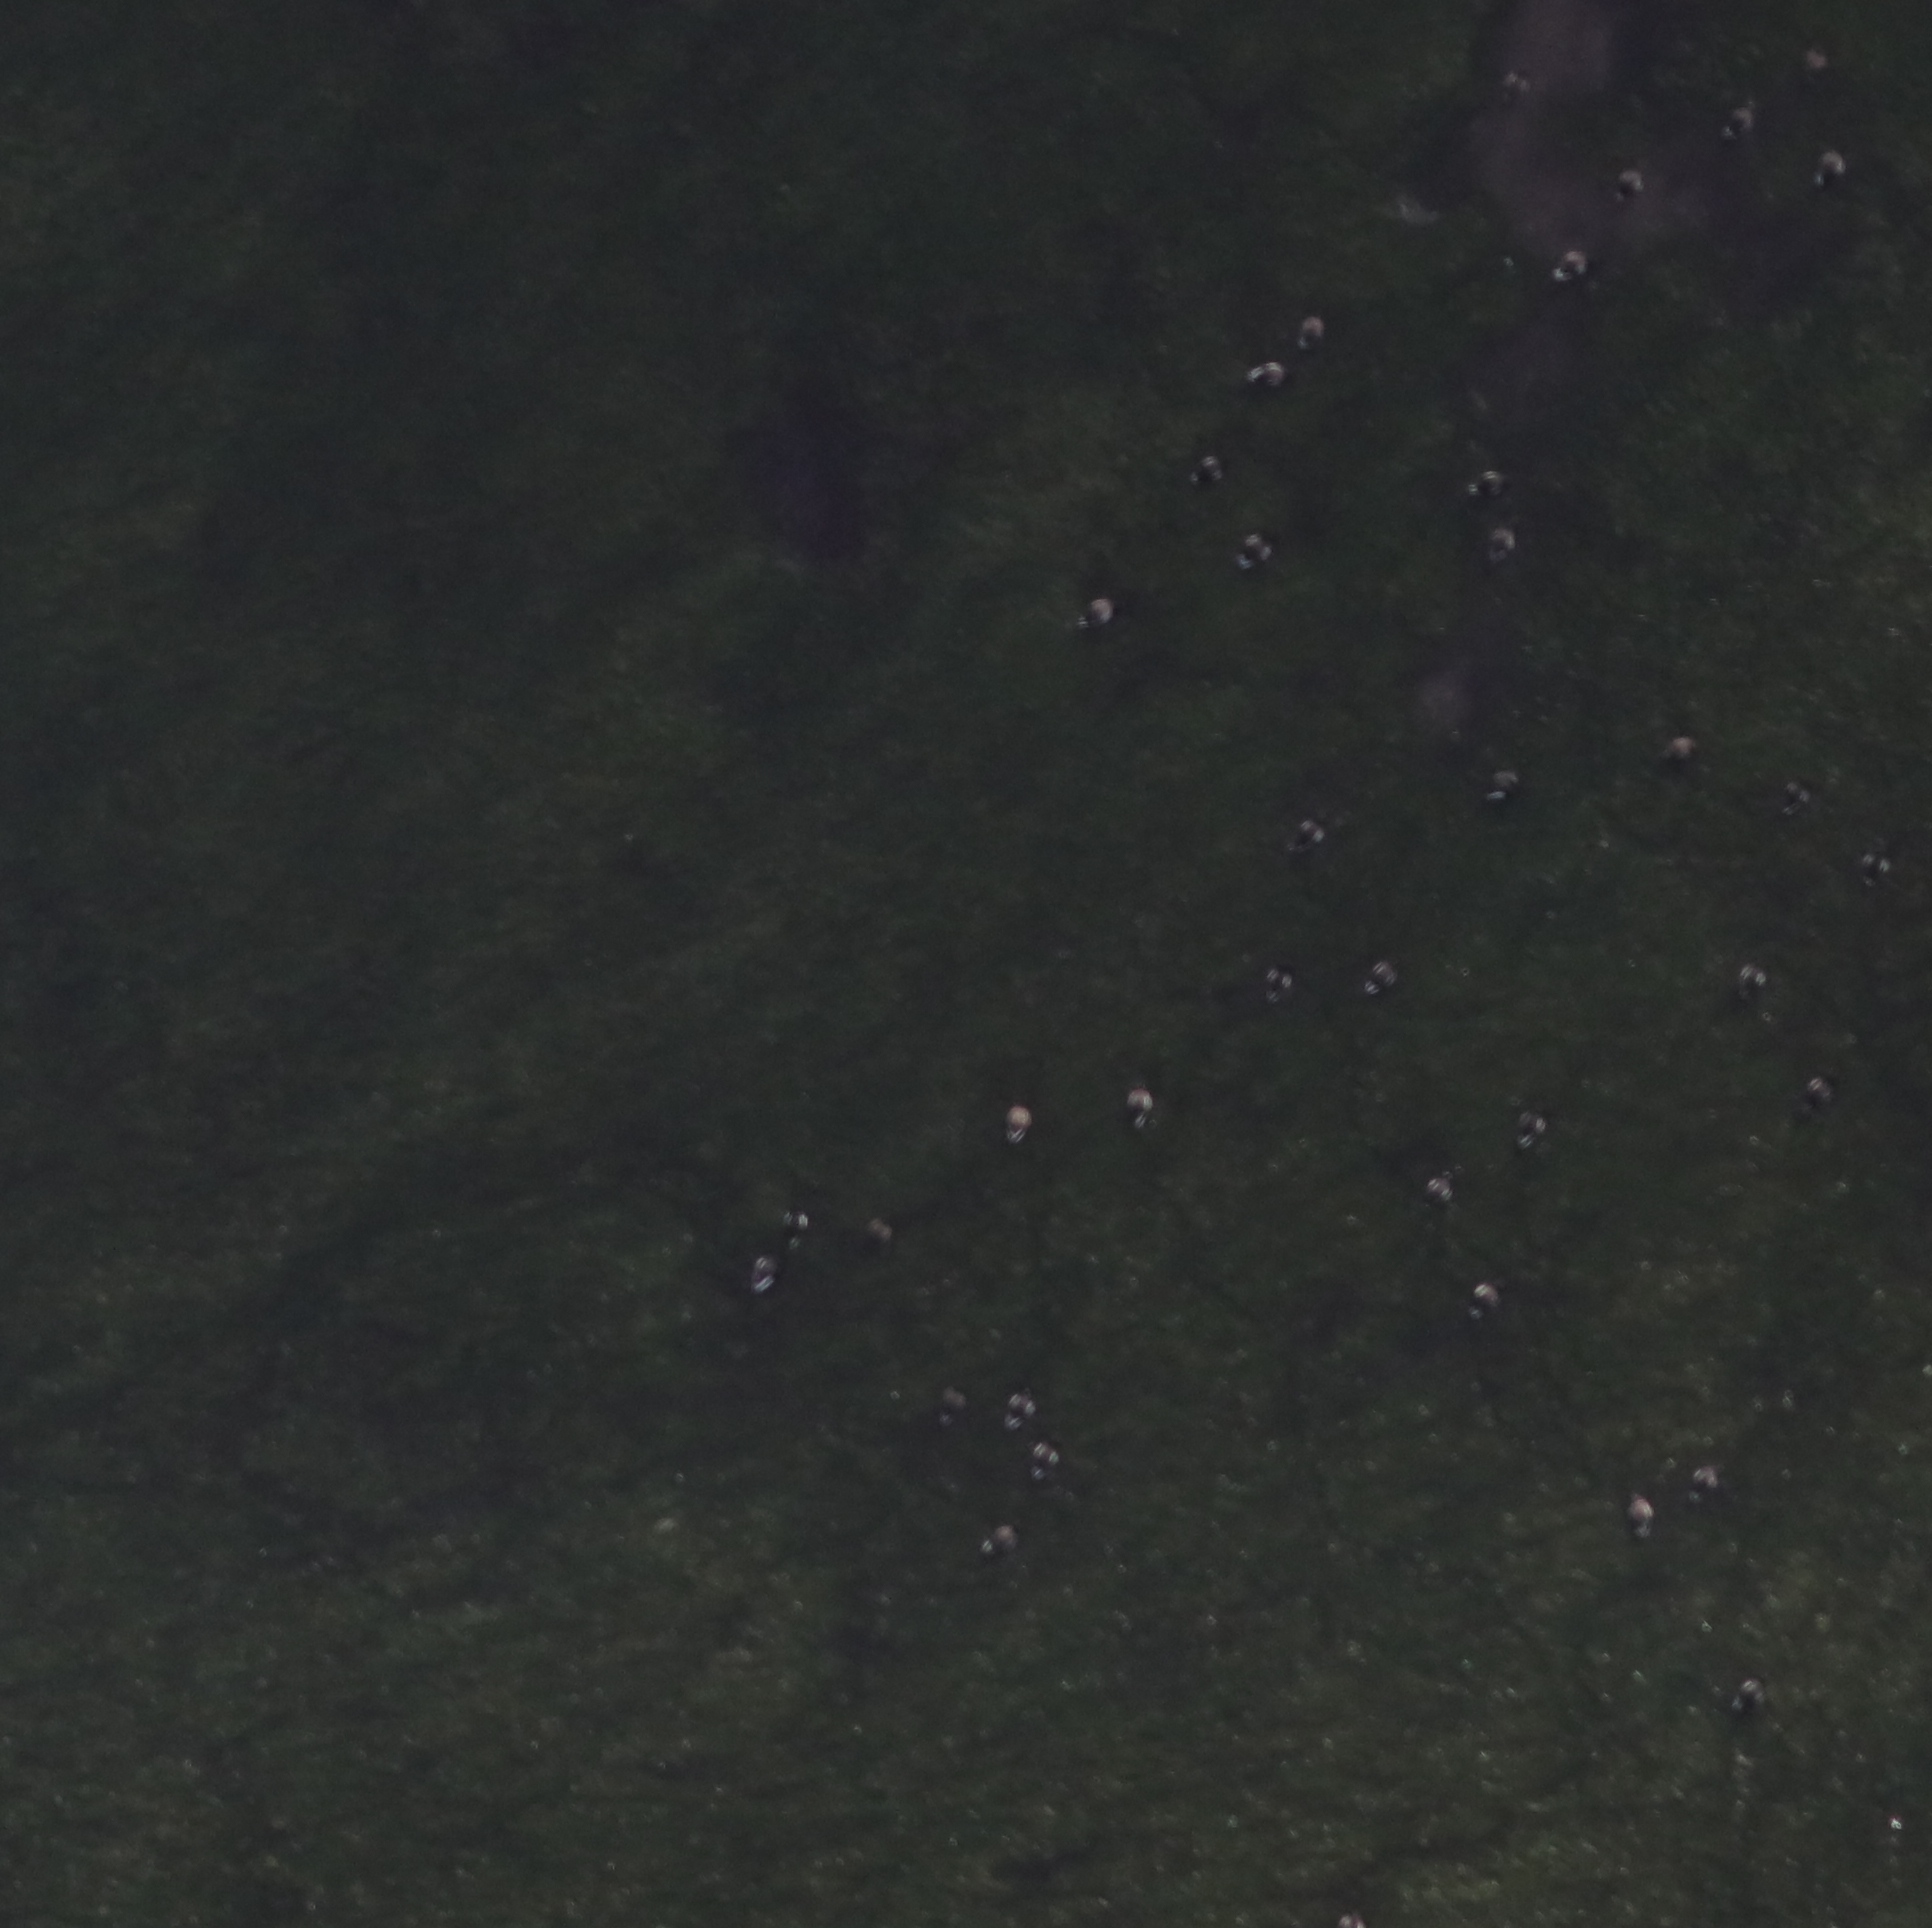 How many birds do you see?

37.